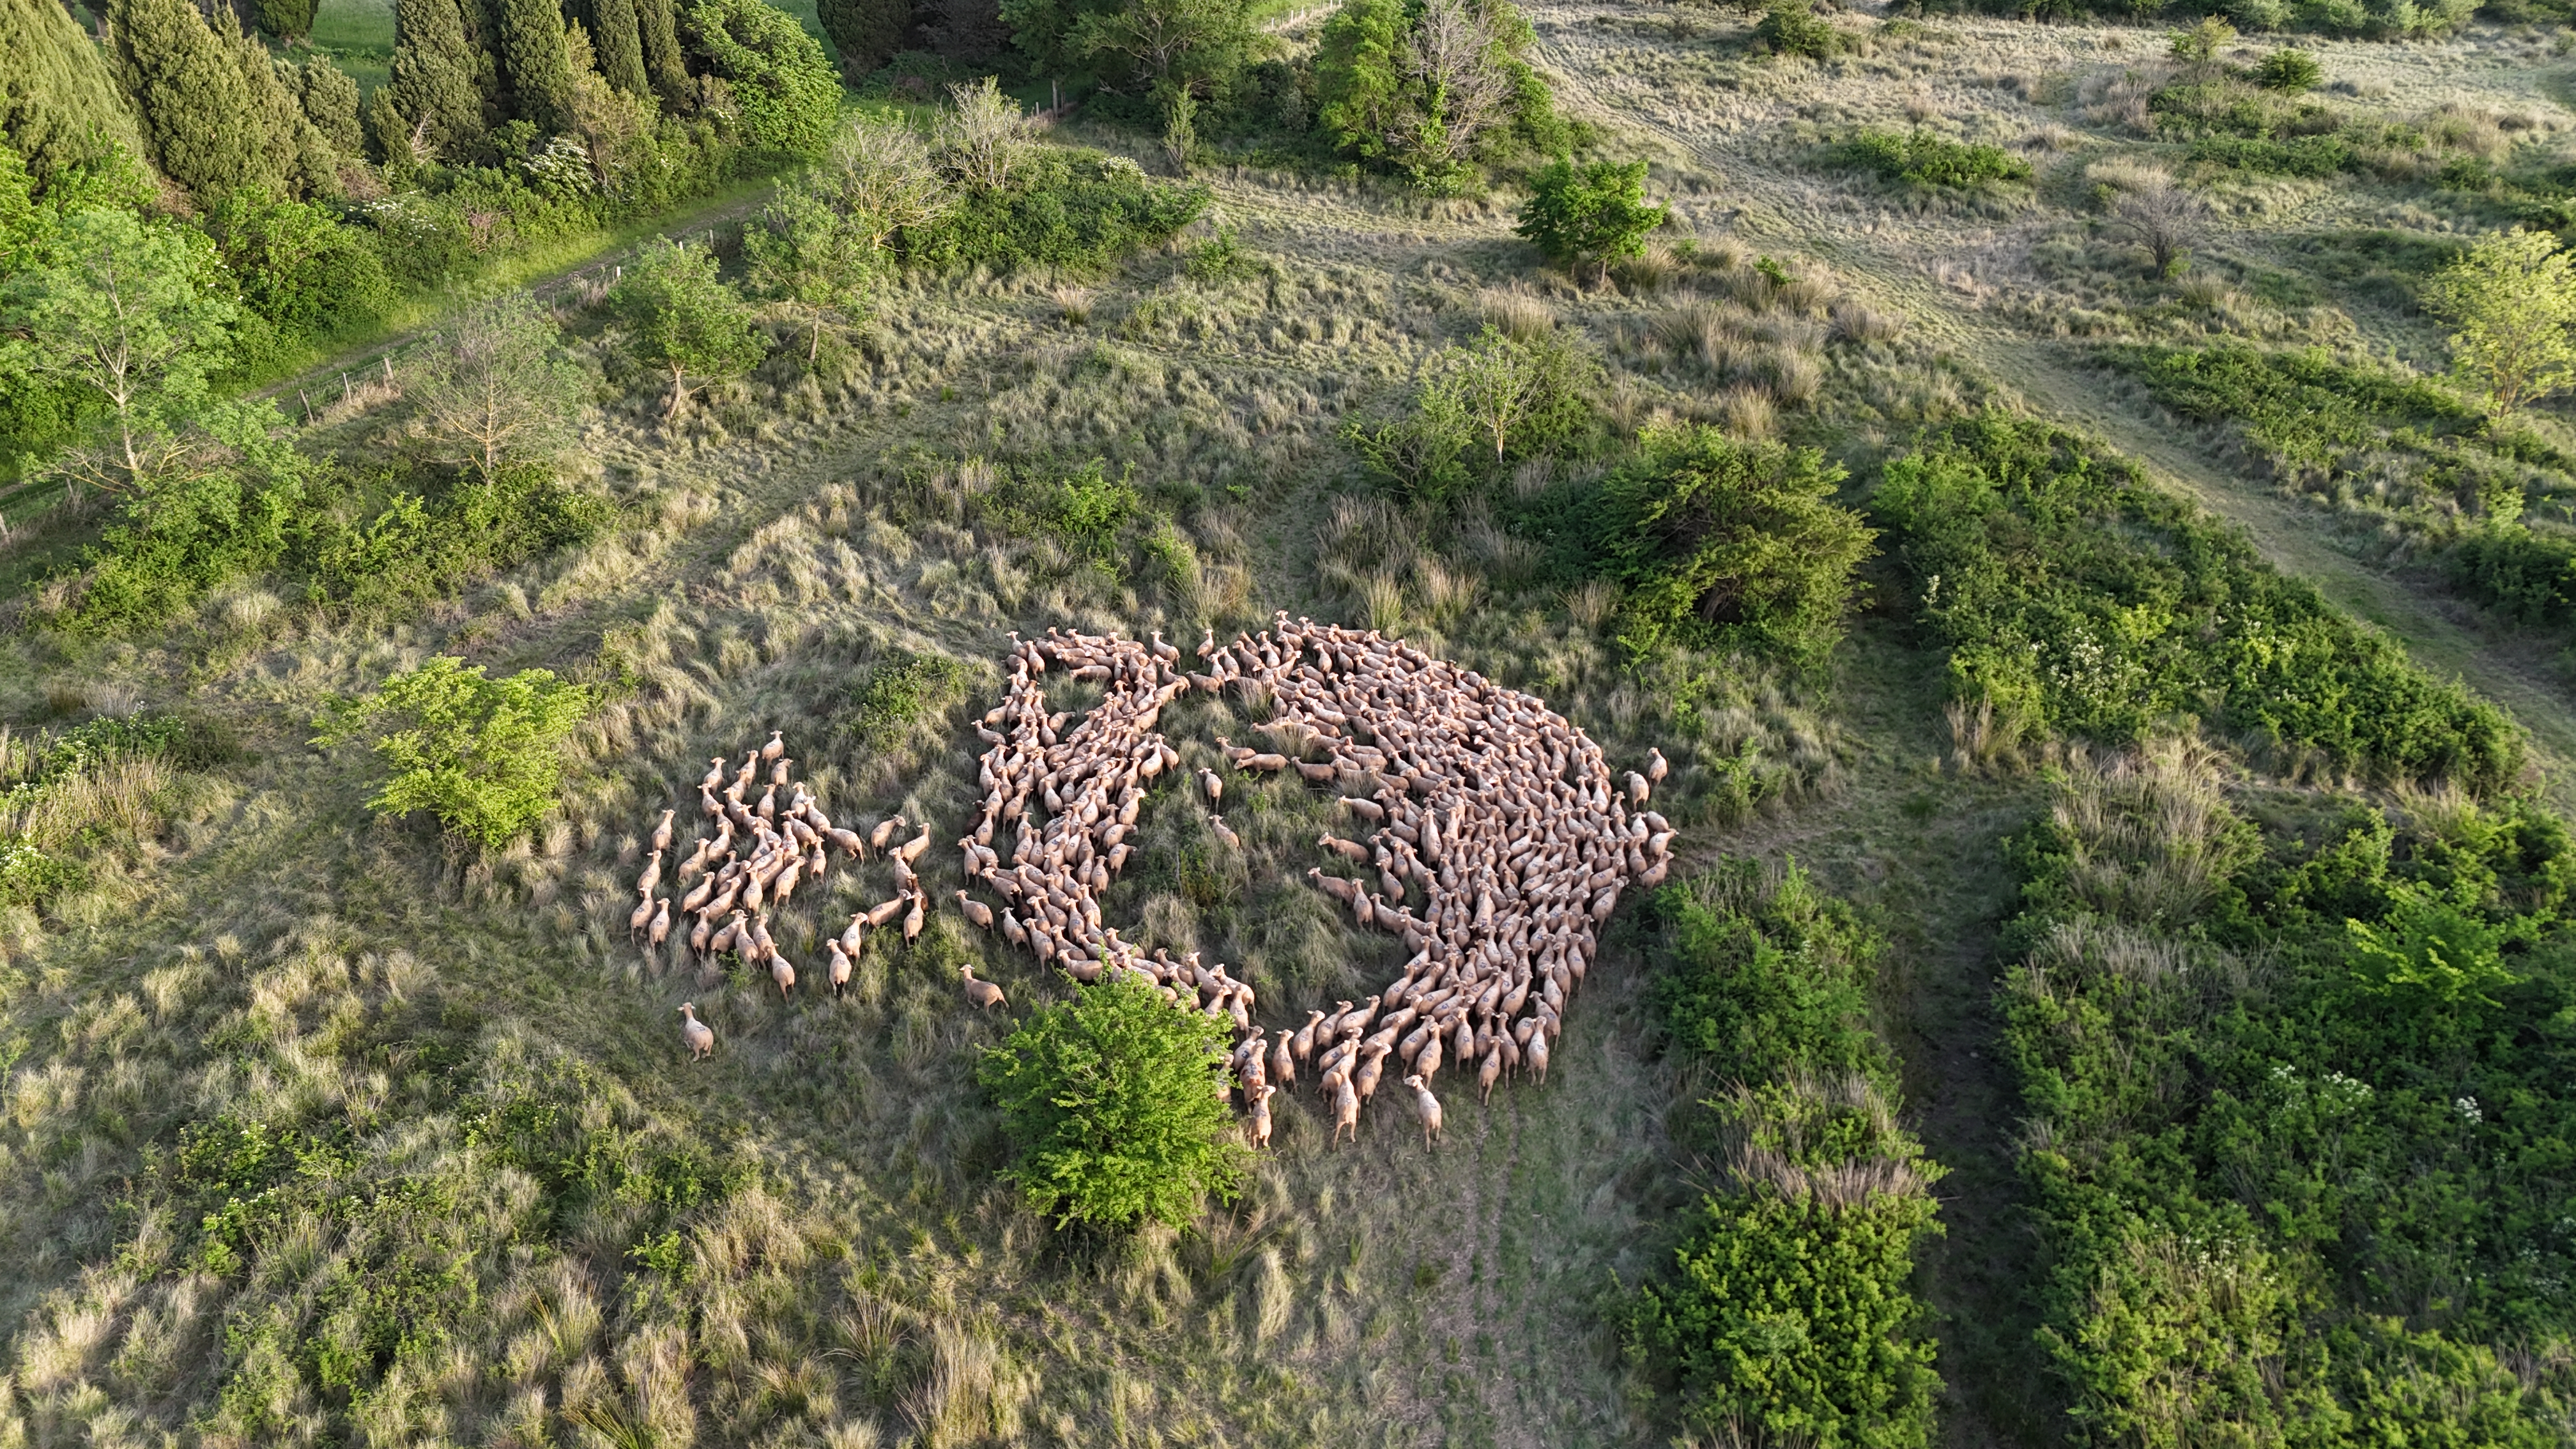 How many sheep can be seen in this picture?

454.